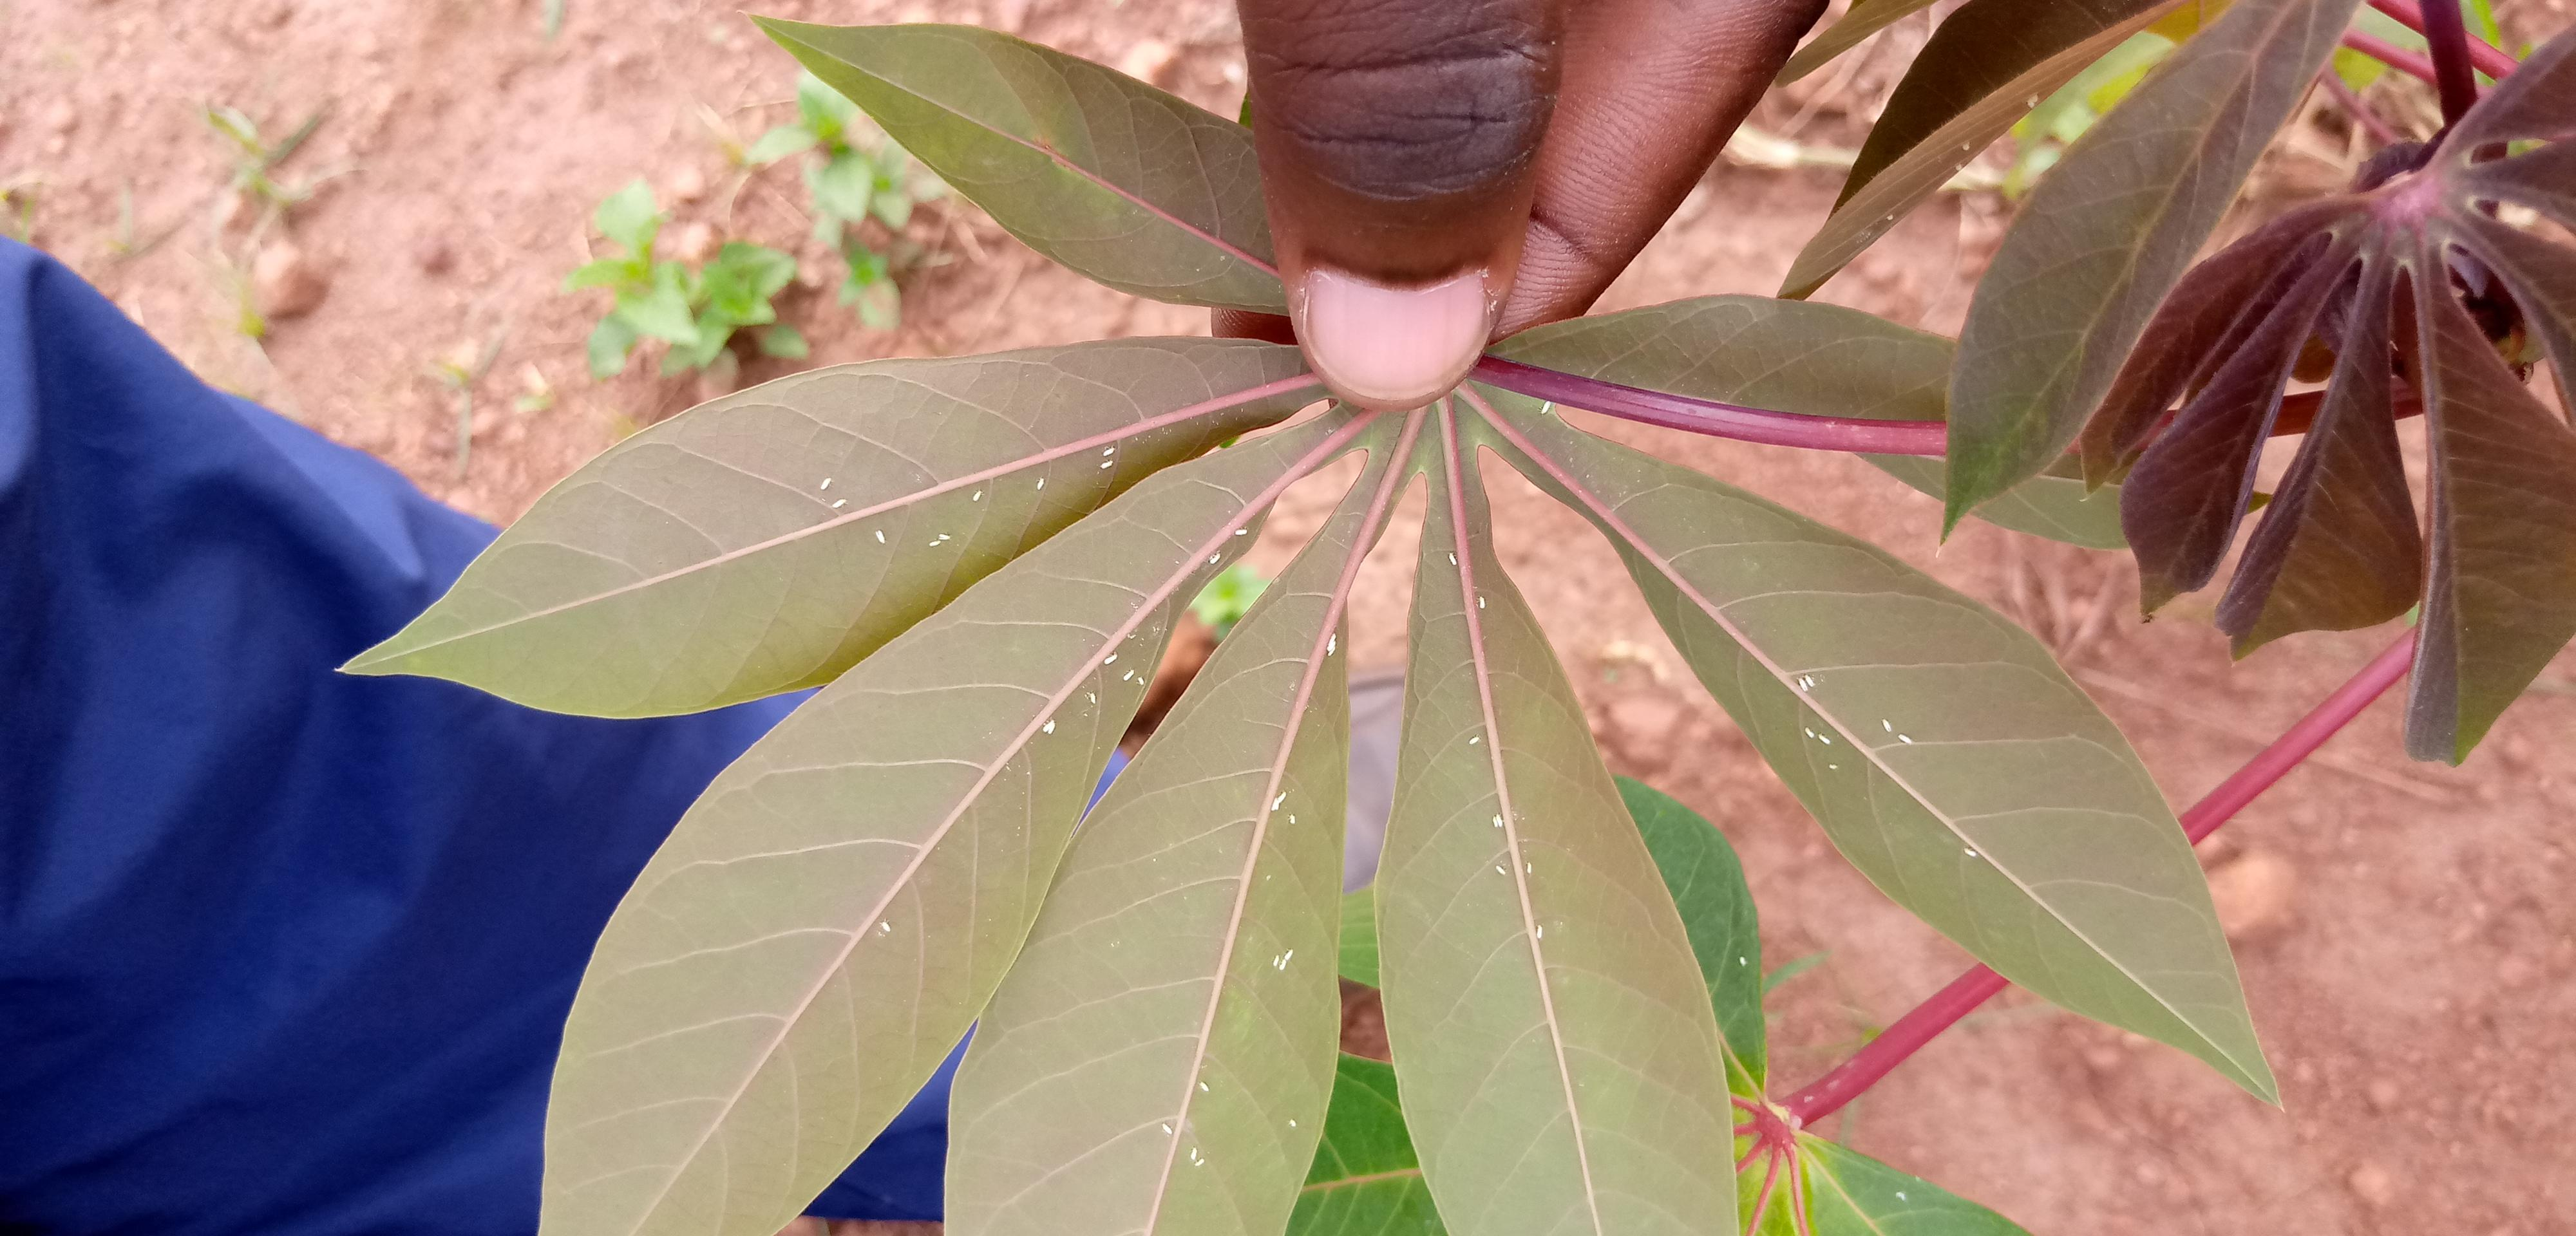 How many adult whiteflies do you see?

50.